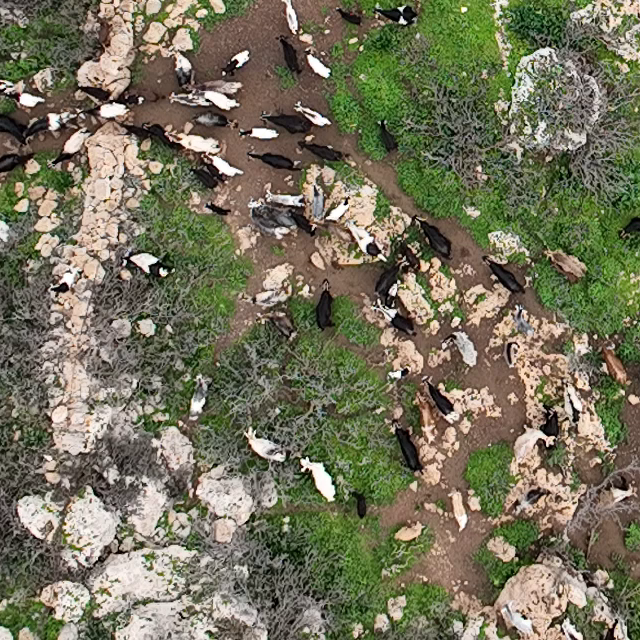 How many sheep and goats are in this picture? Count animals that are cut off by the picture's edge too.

73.